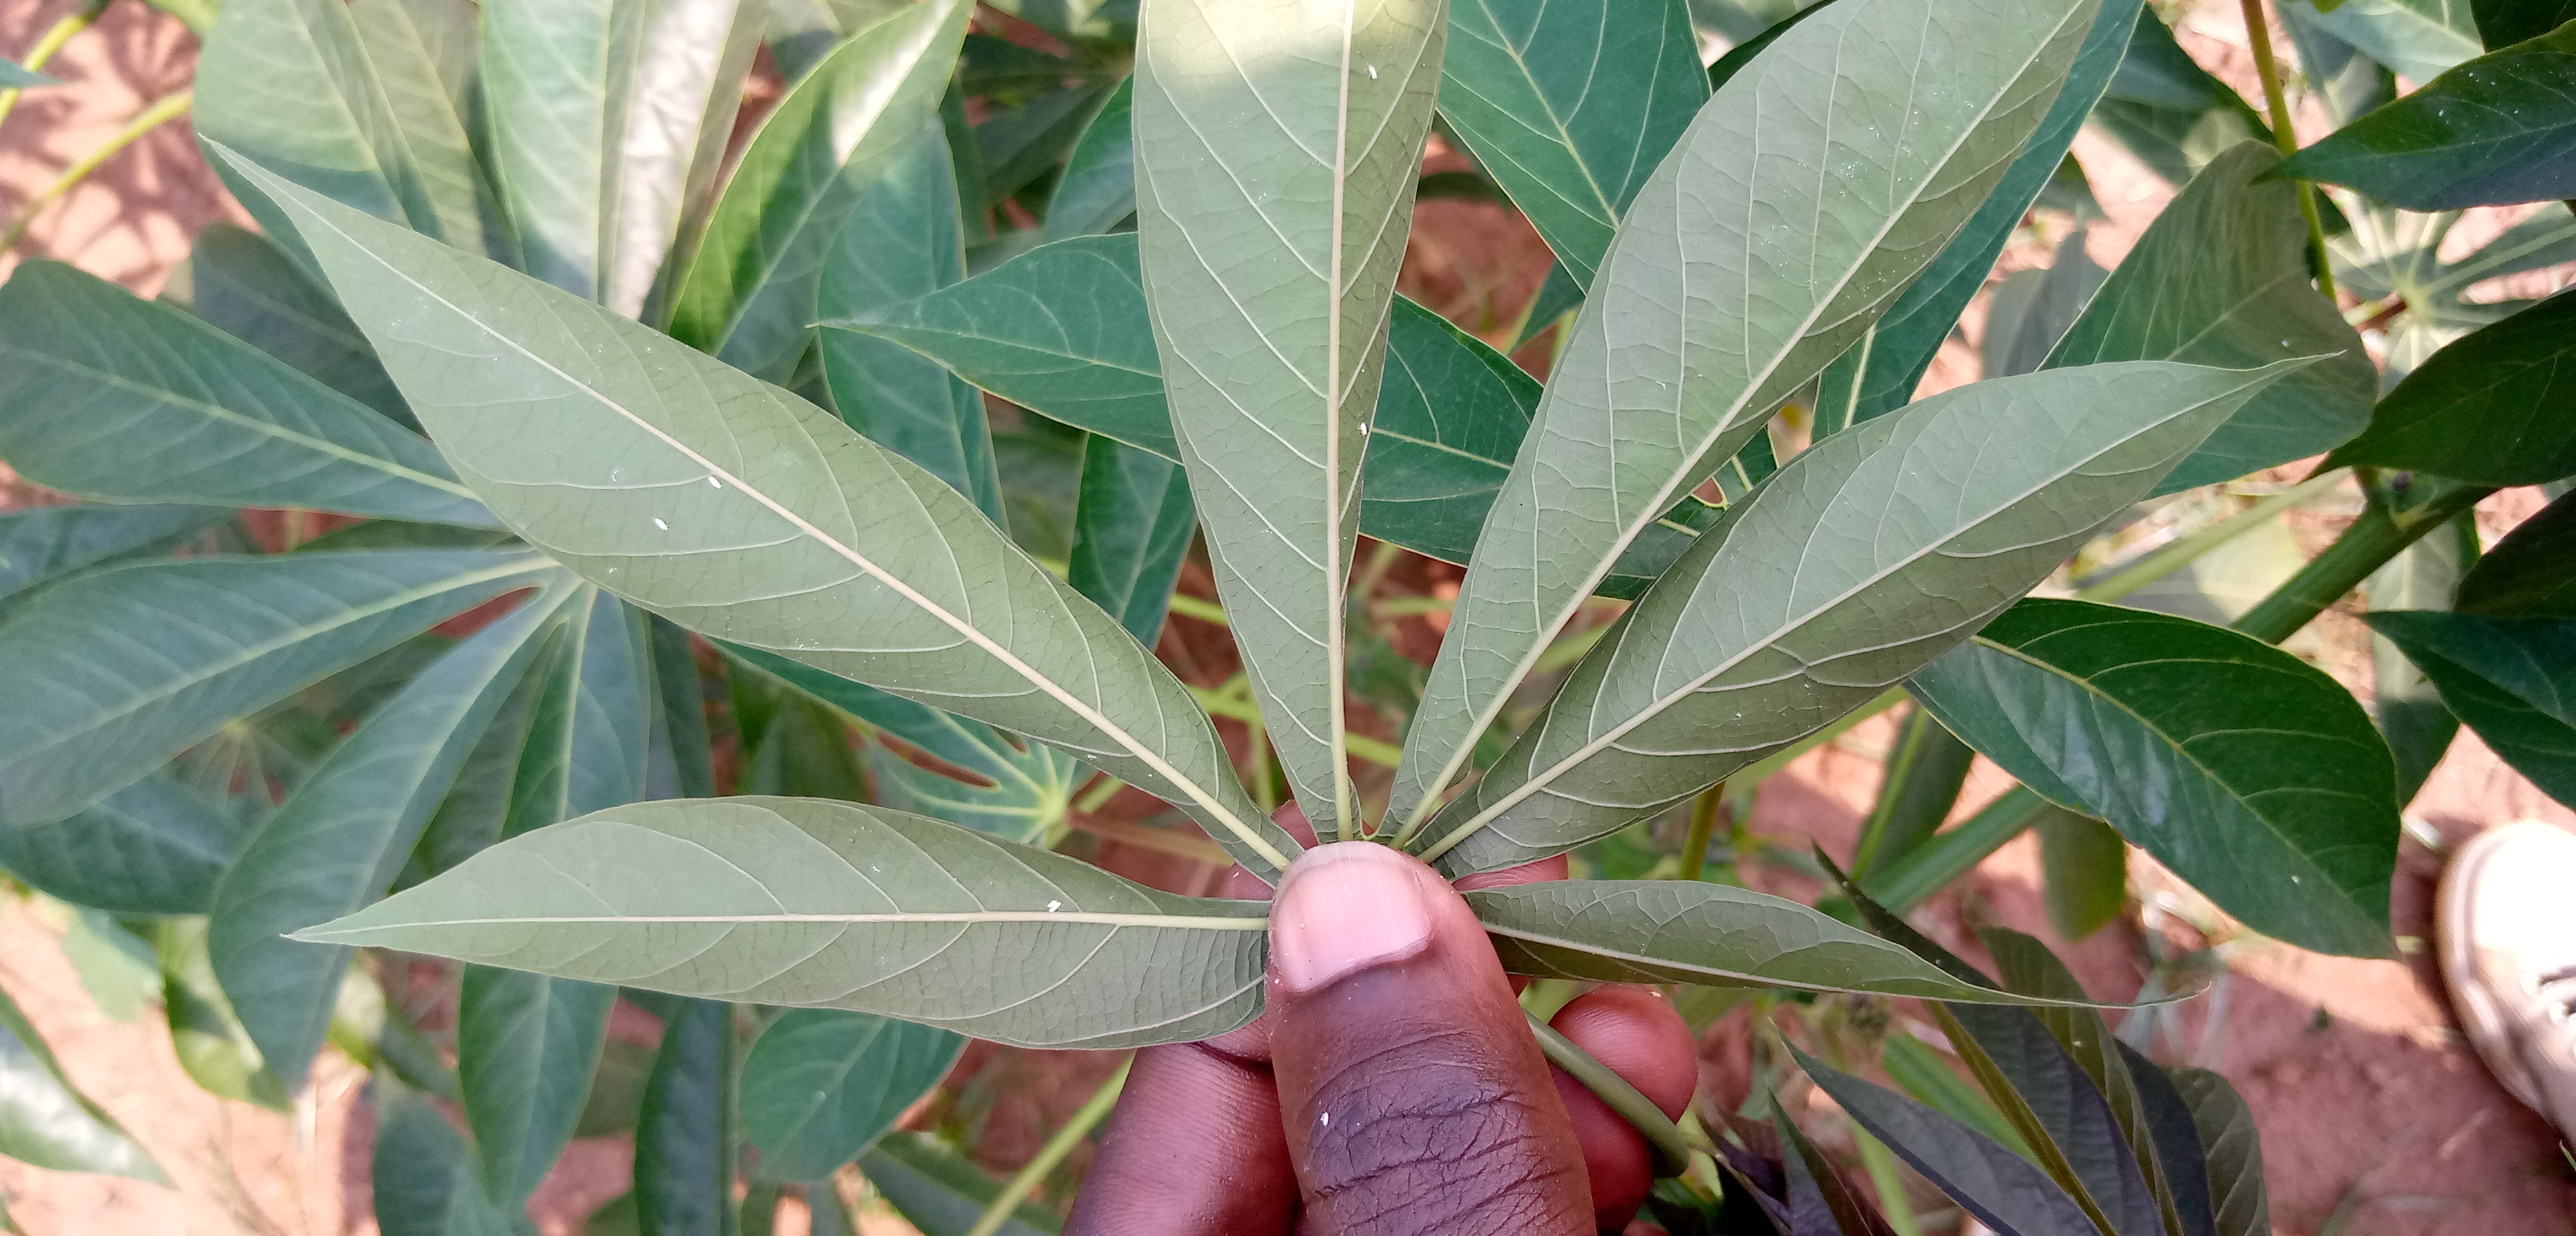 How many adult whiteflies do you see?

5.